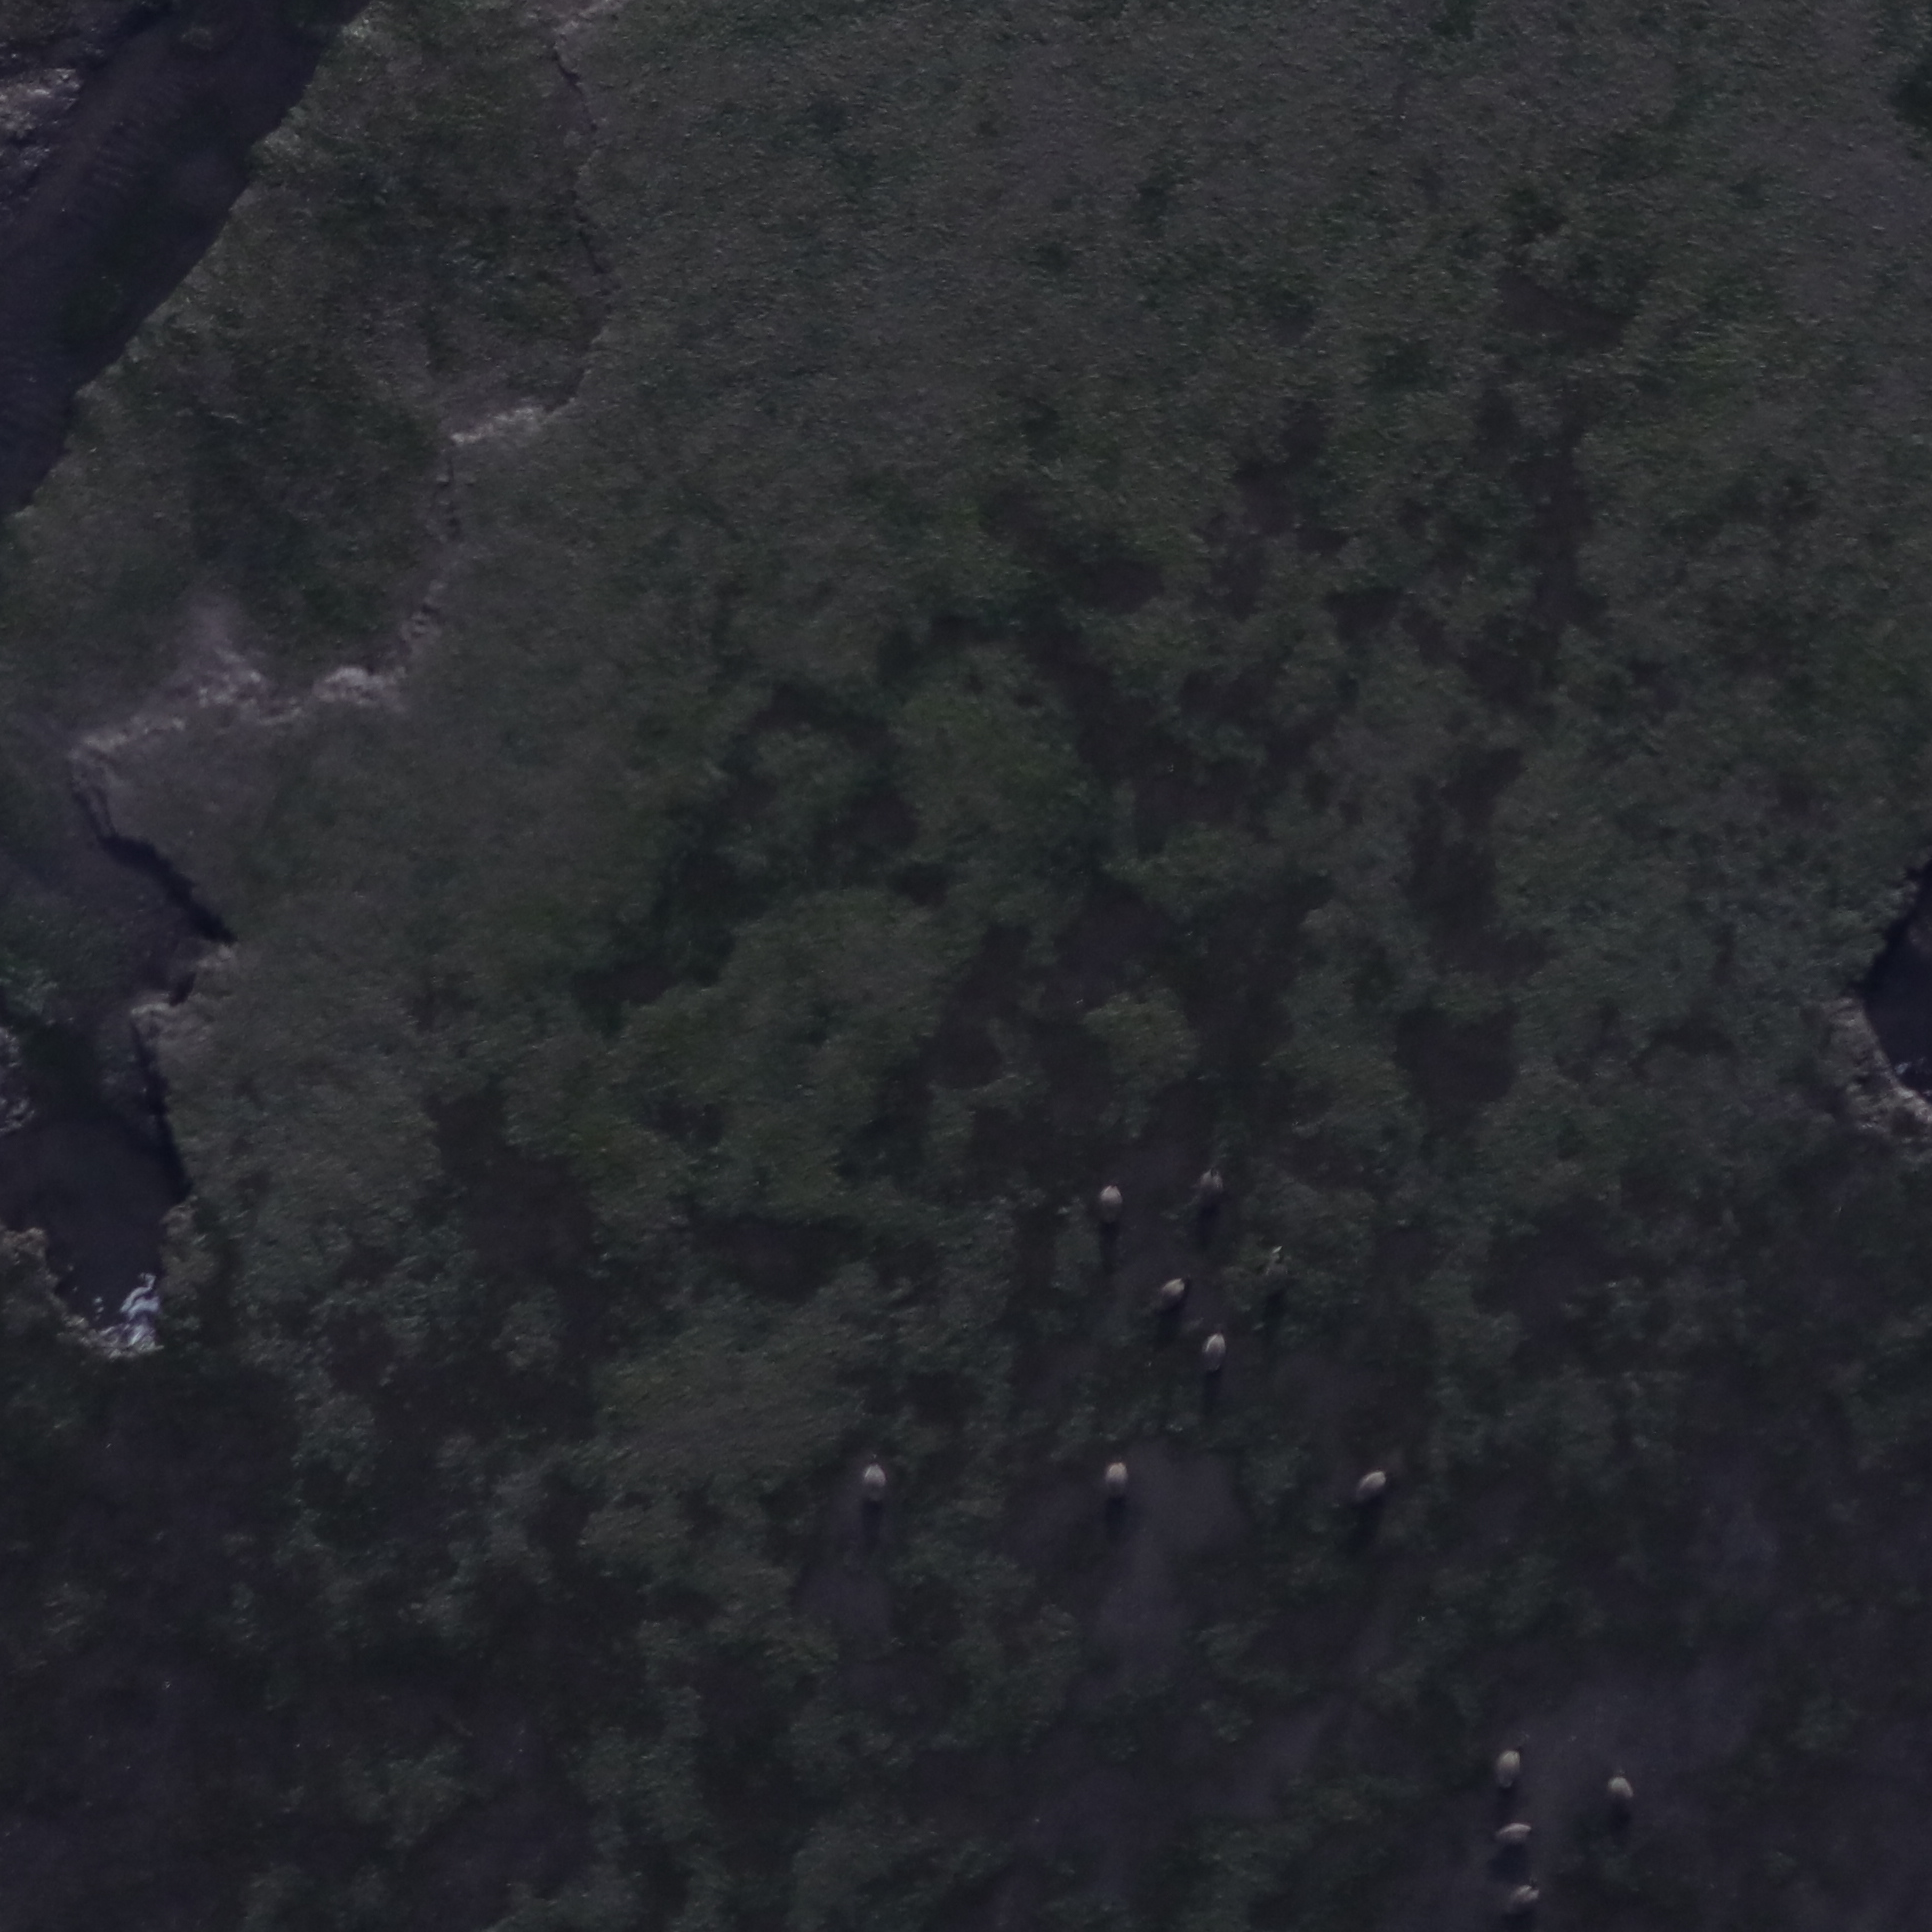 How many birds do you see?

12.